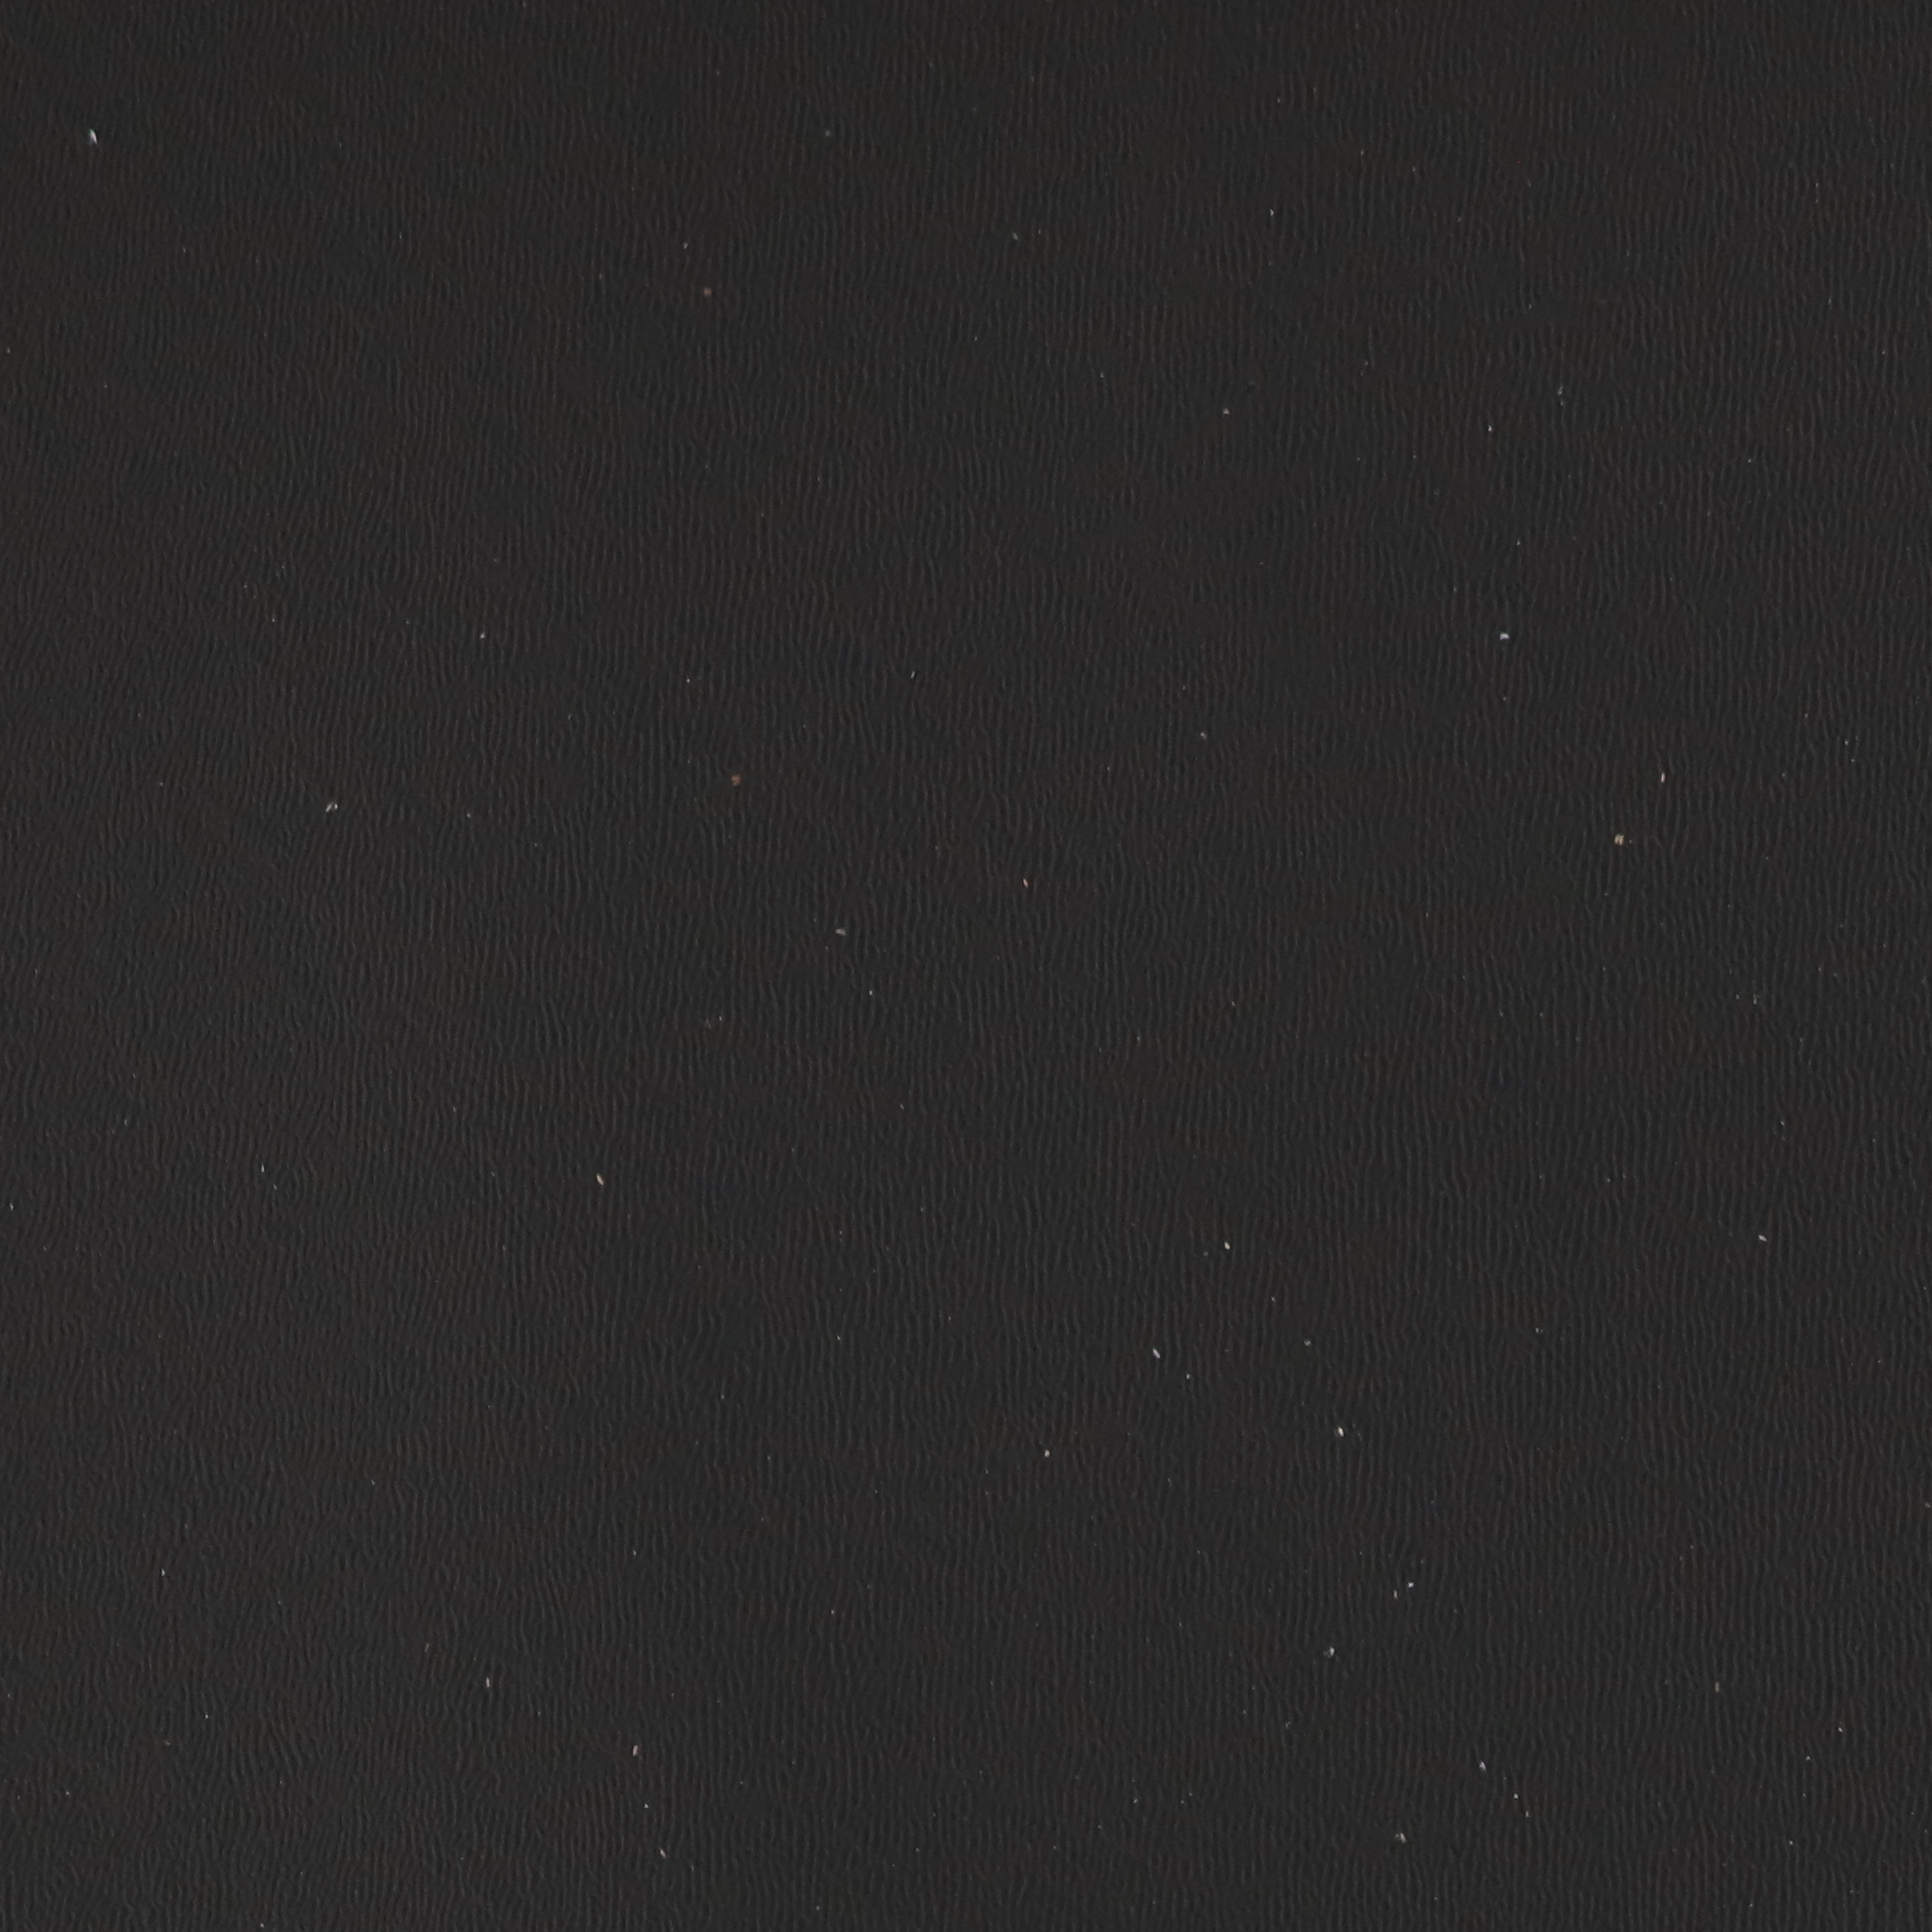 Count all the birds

0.